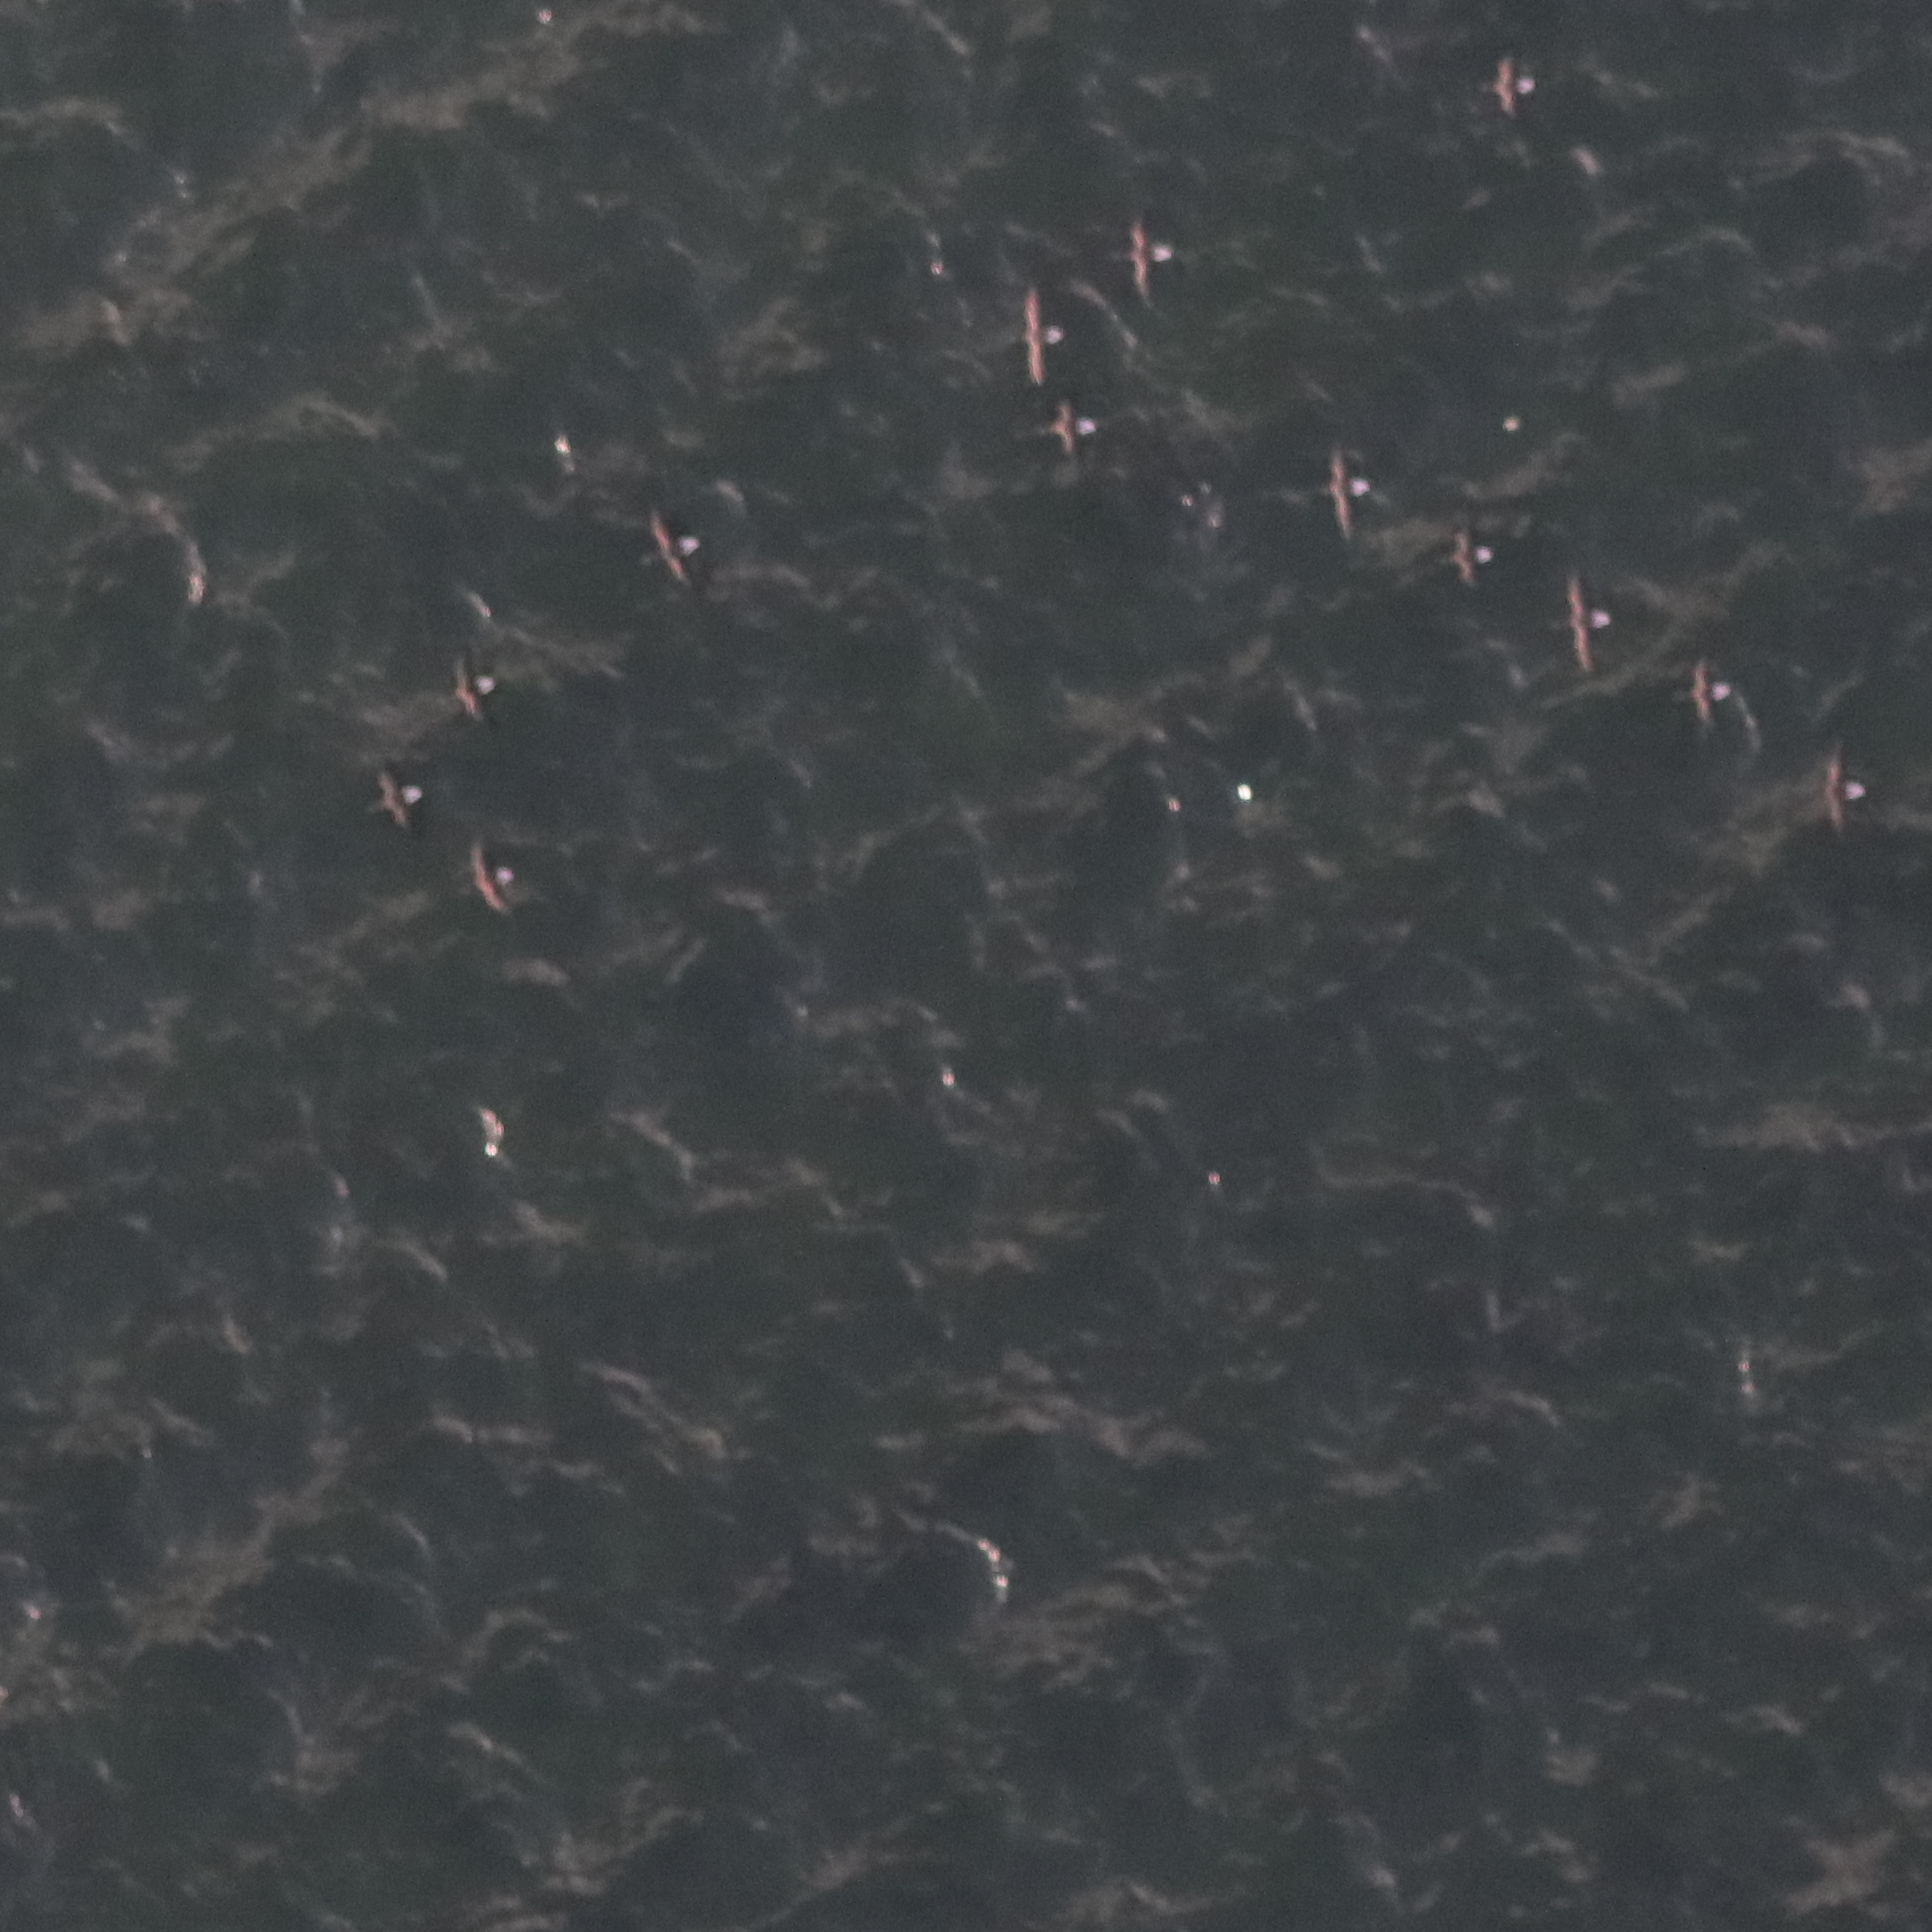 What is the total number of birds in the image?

13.